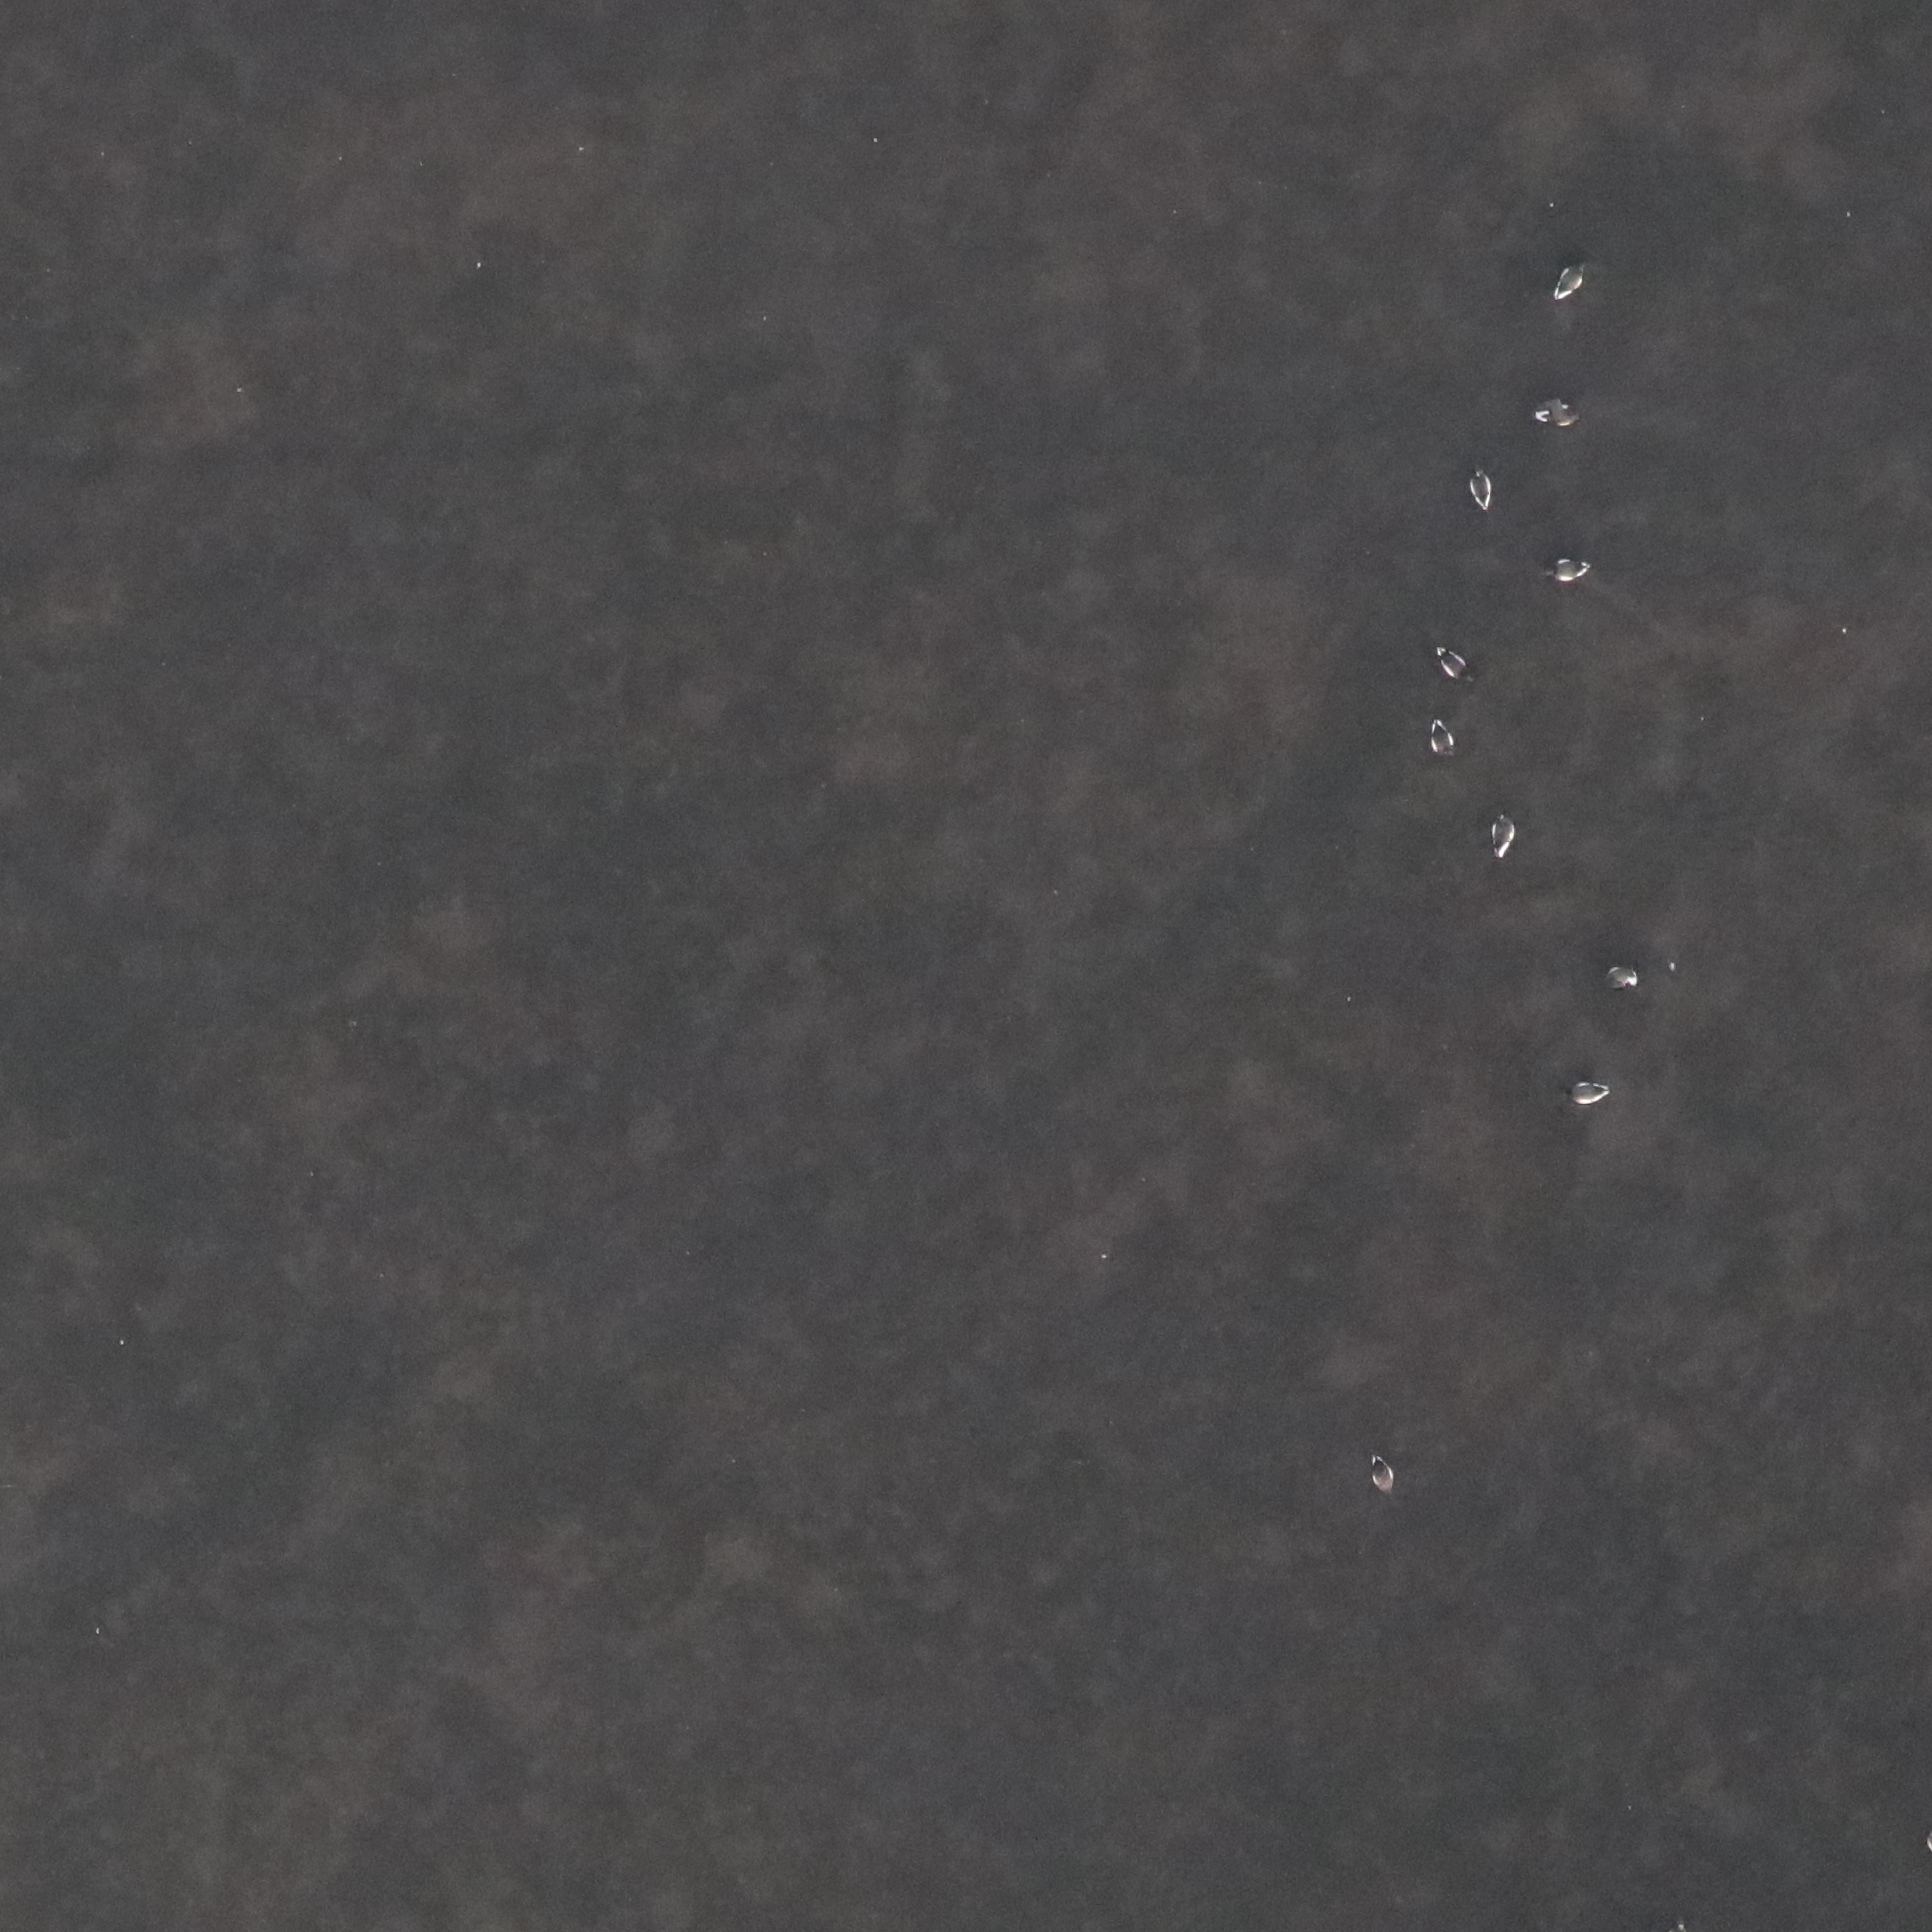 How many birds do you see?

10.